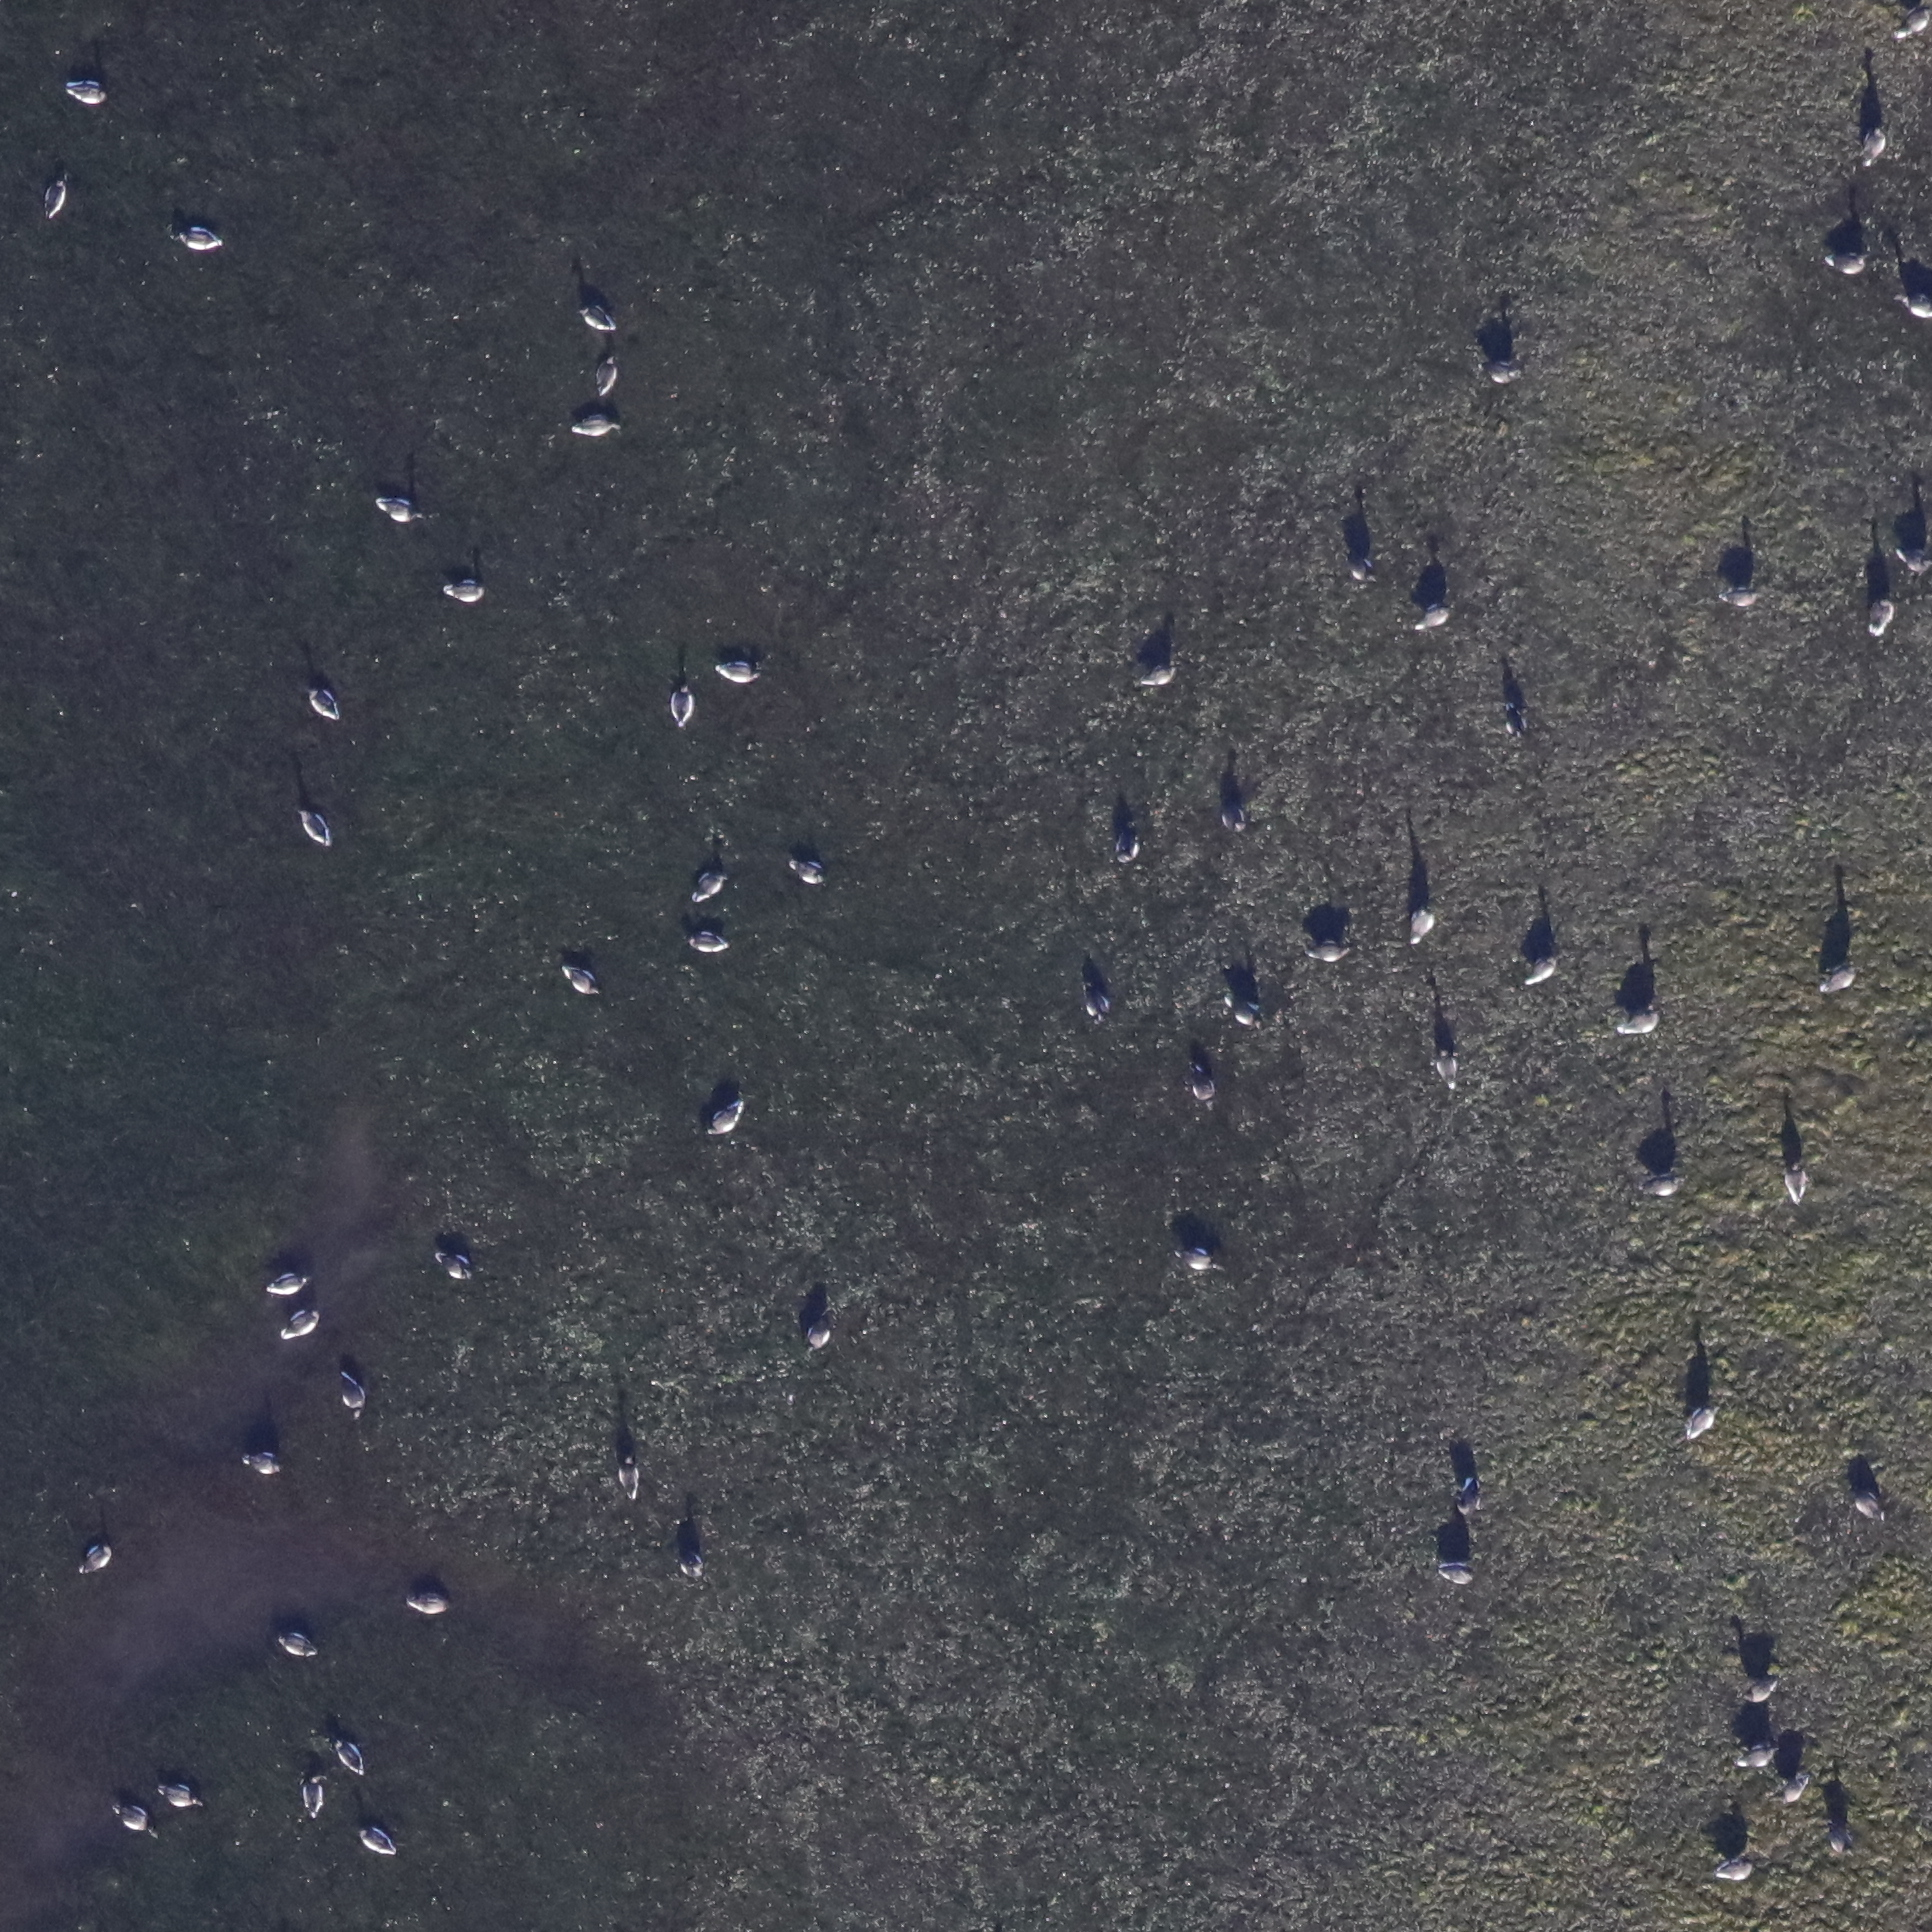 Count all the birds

68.